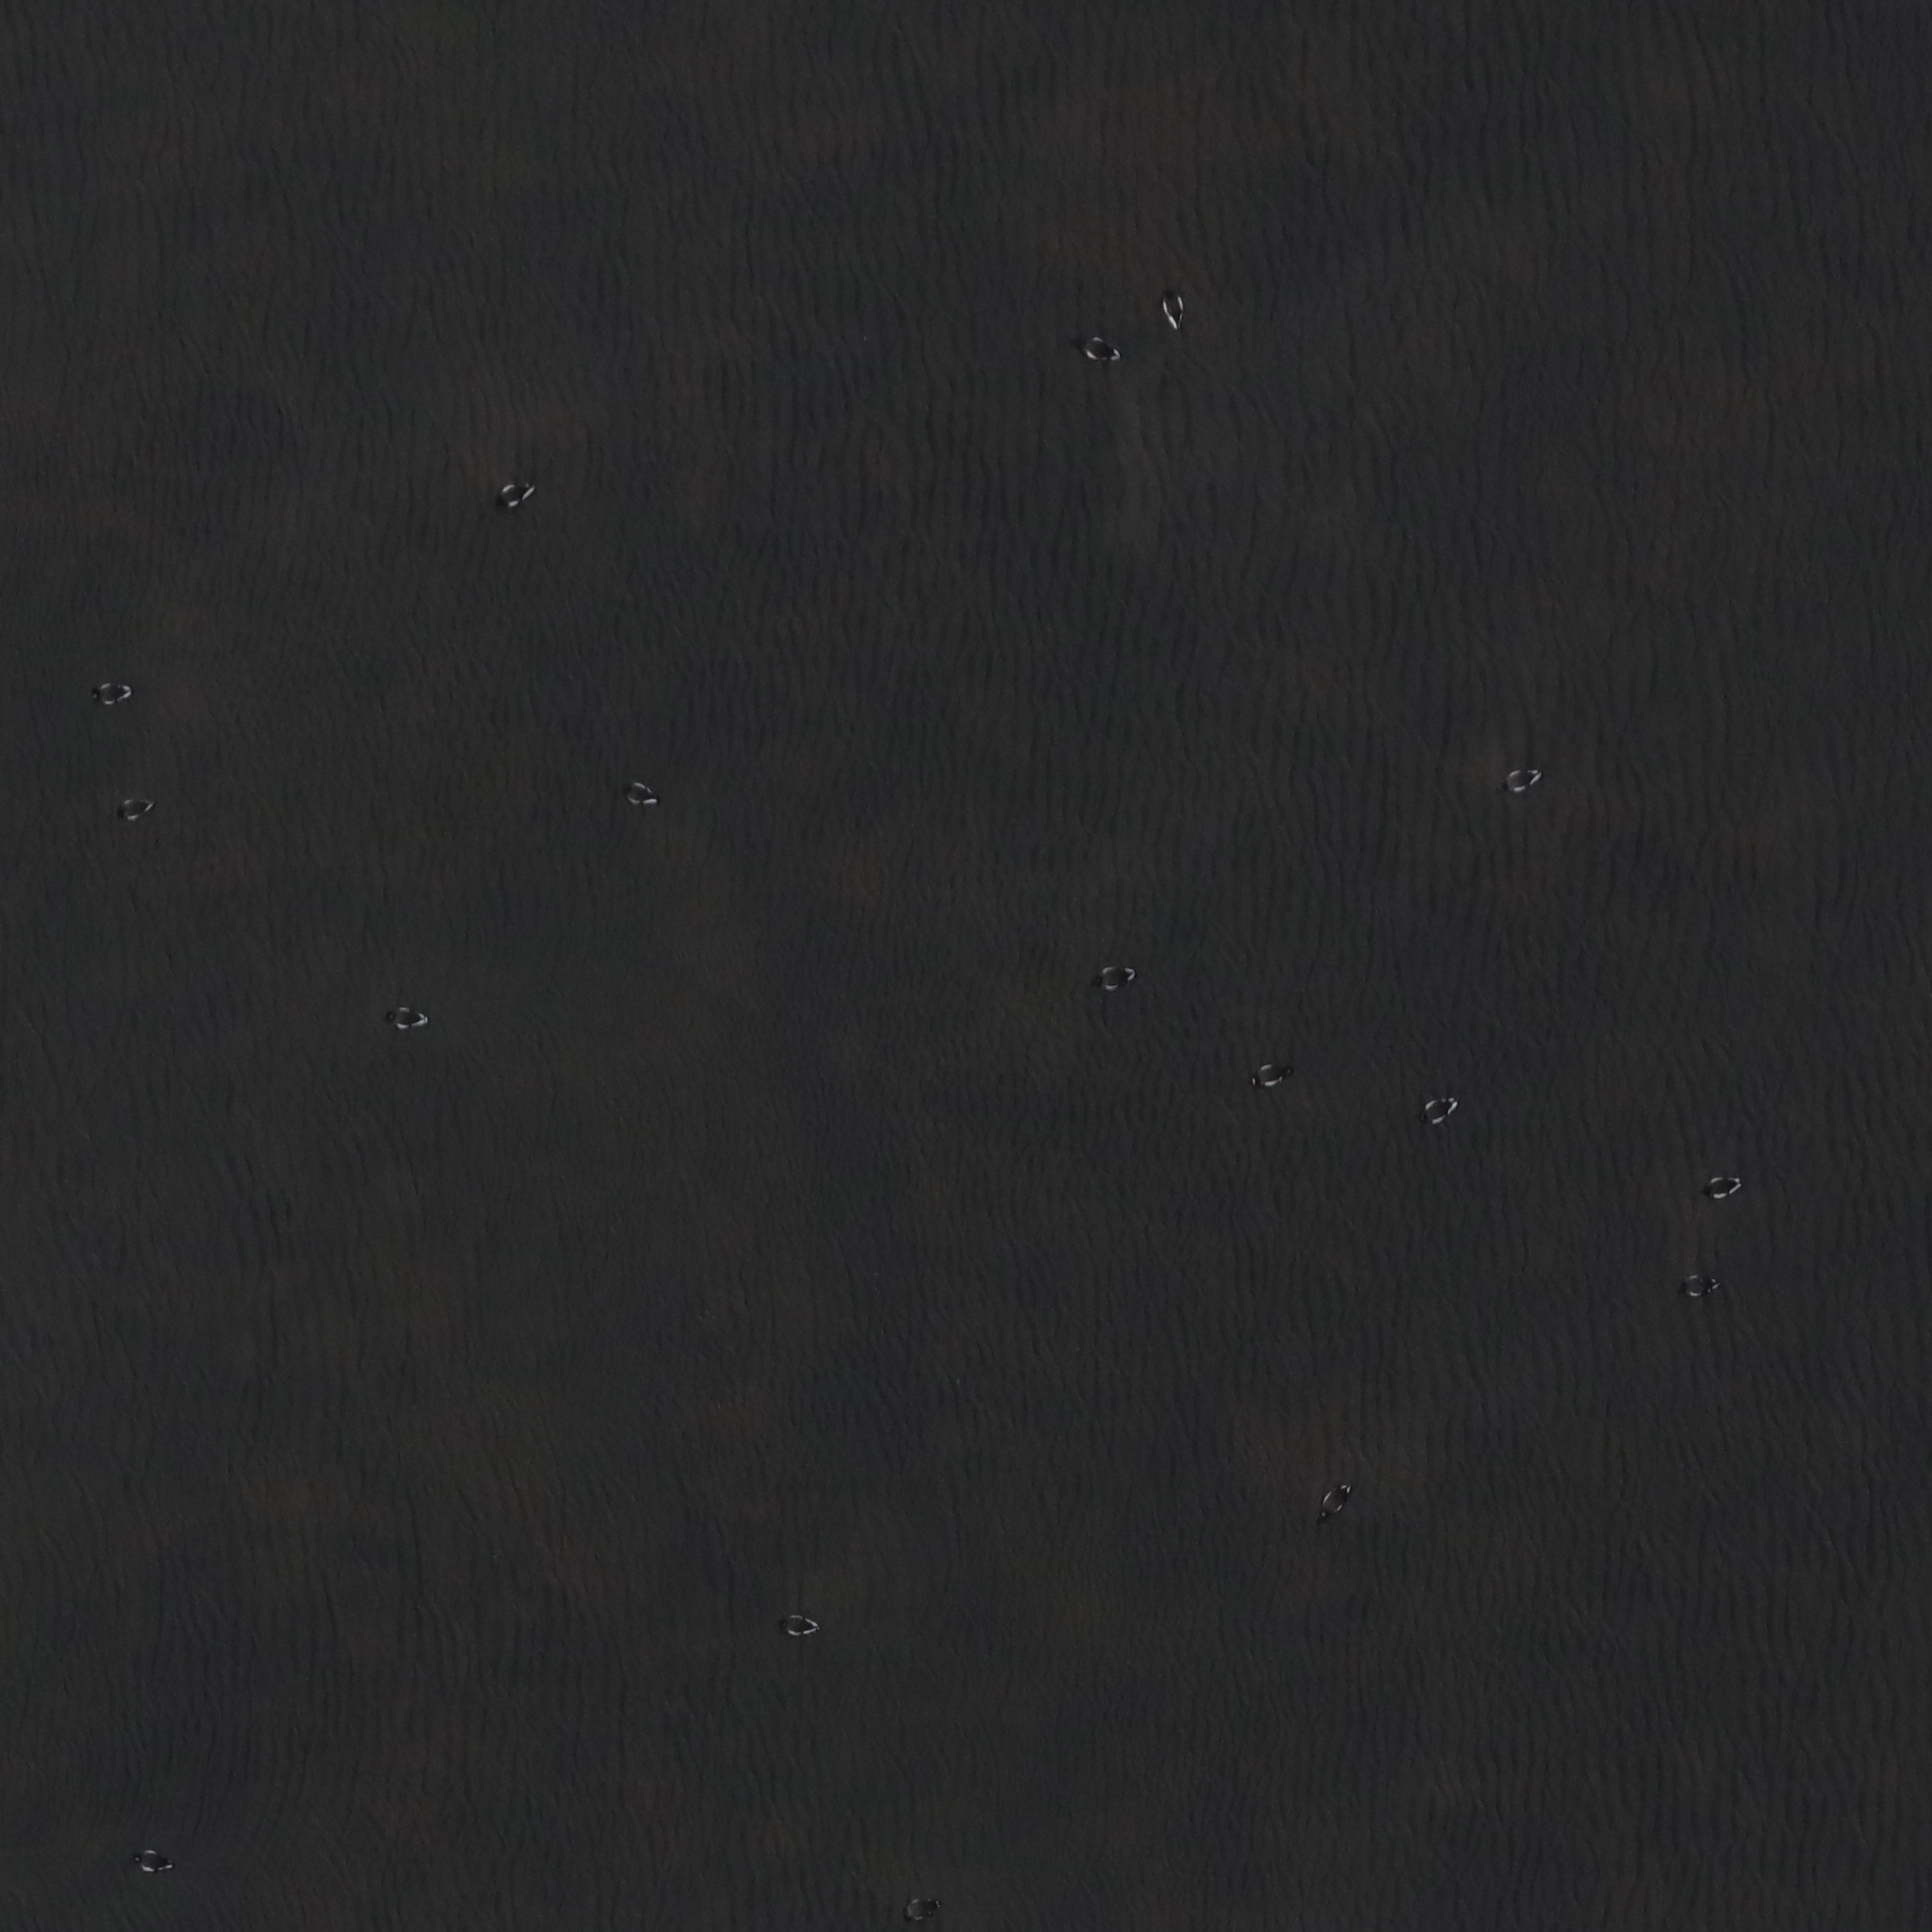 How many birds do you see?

17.